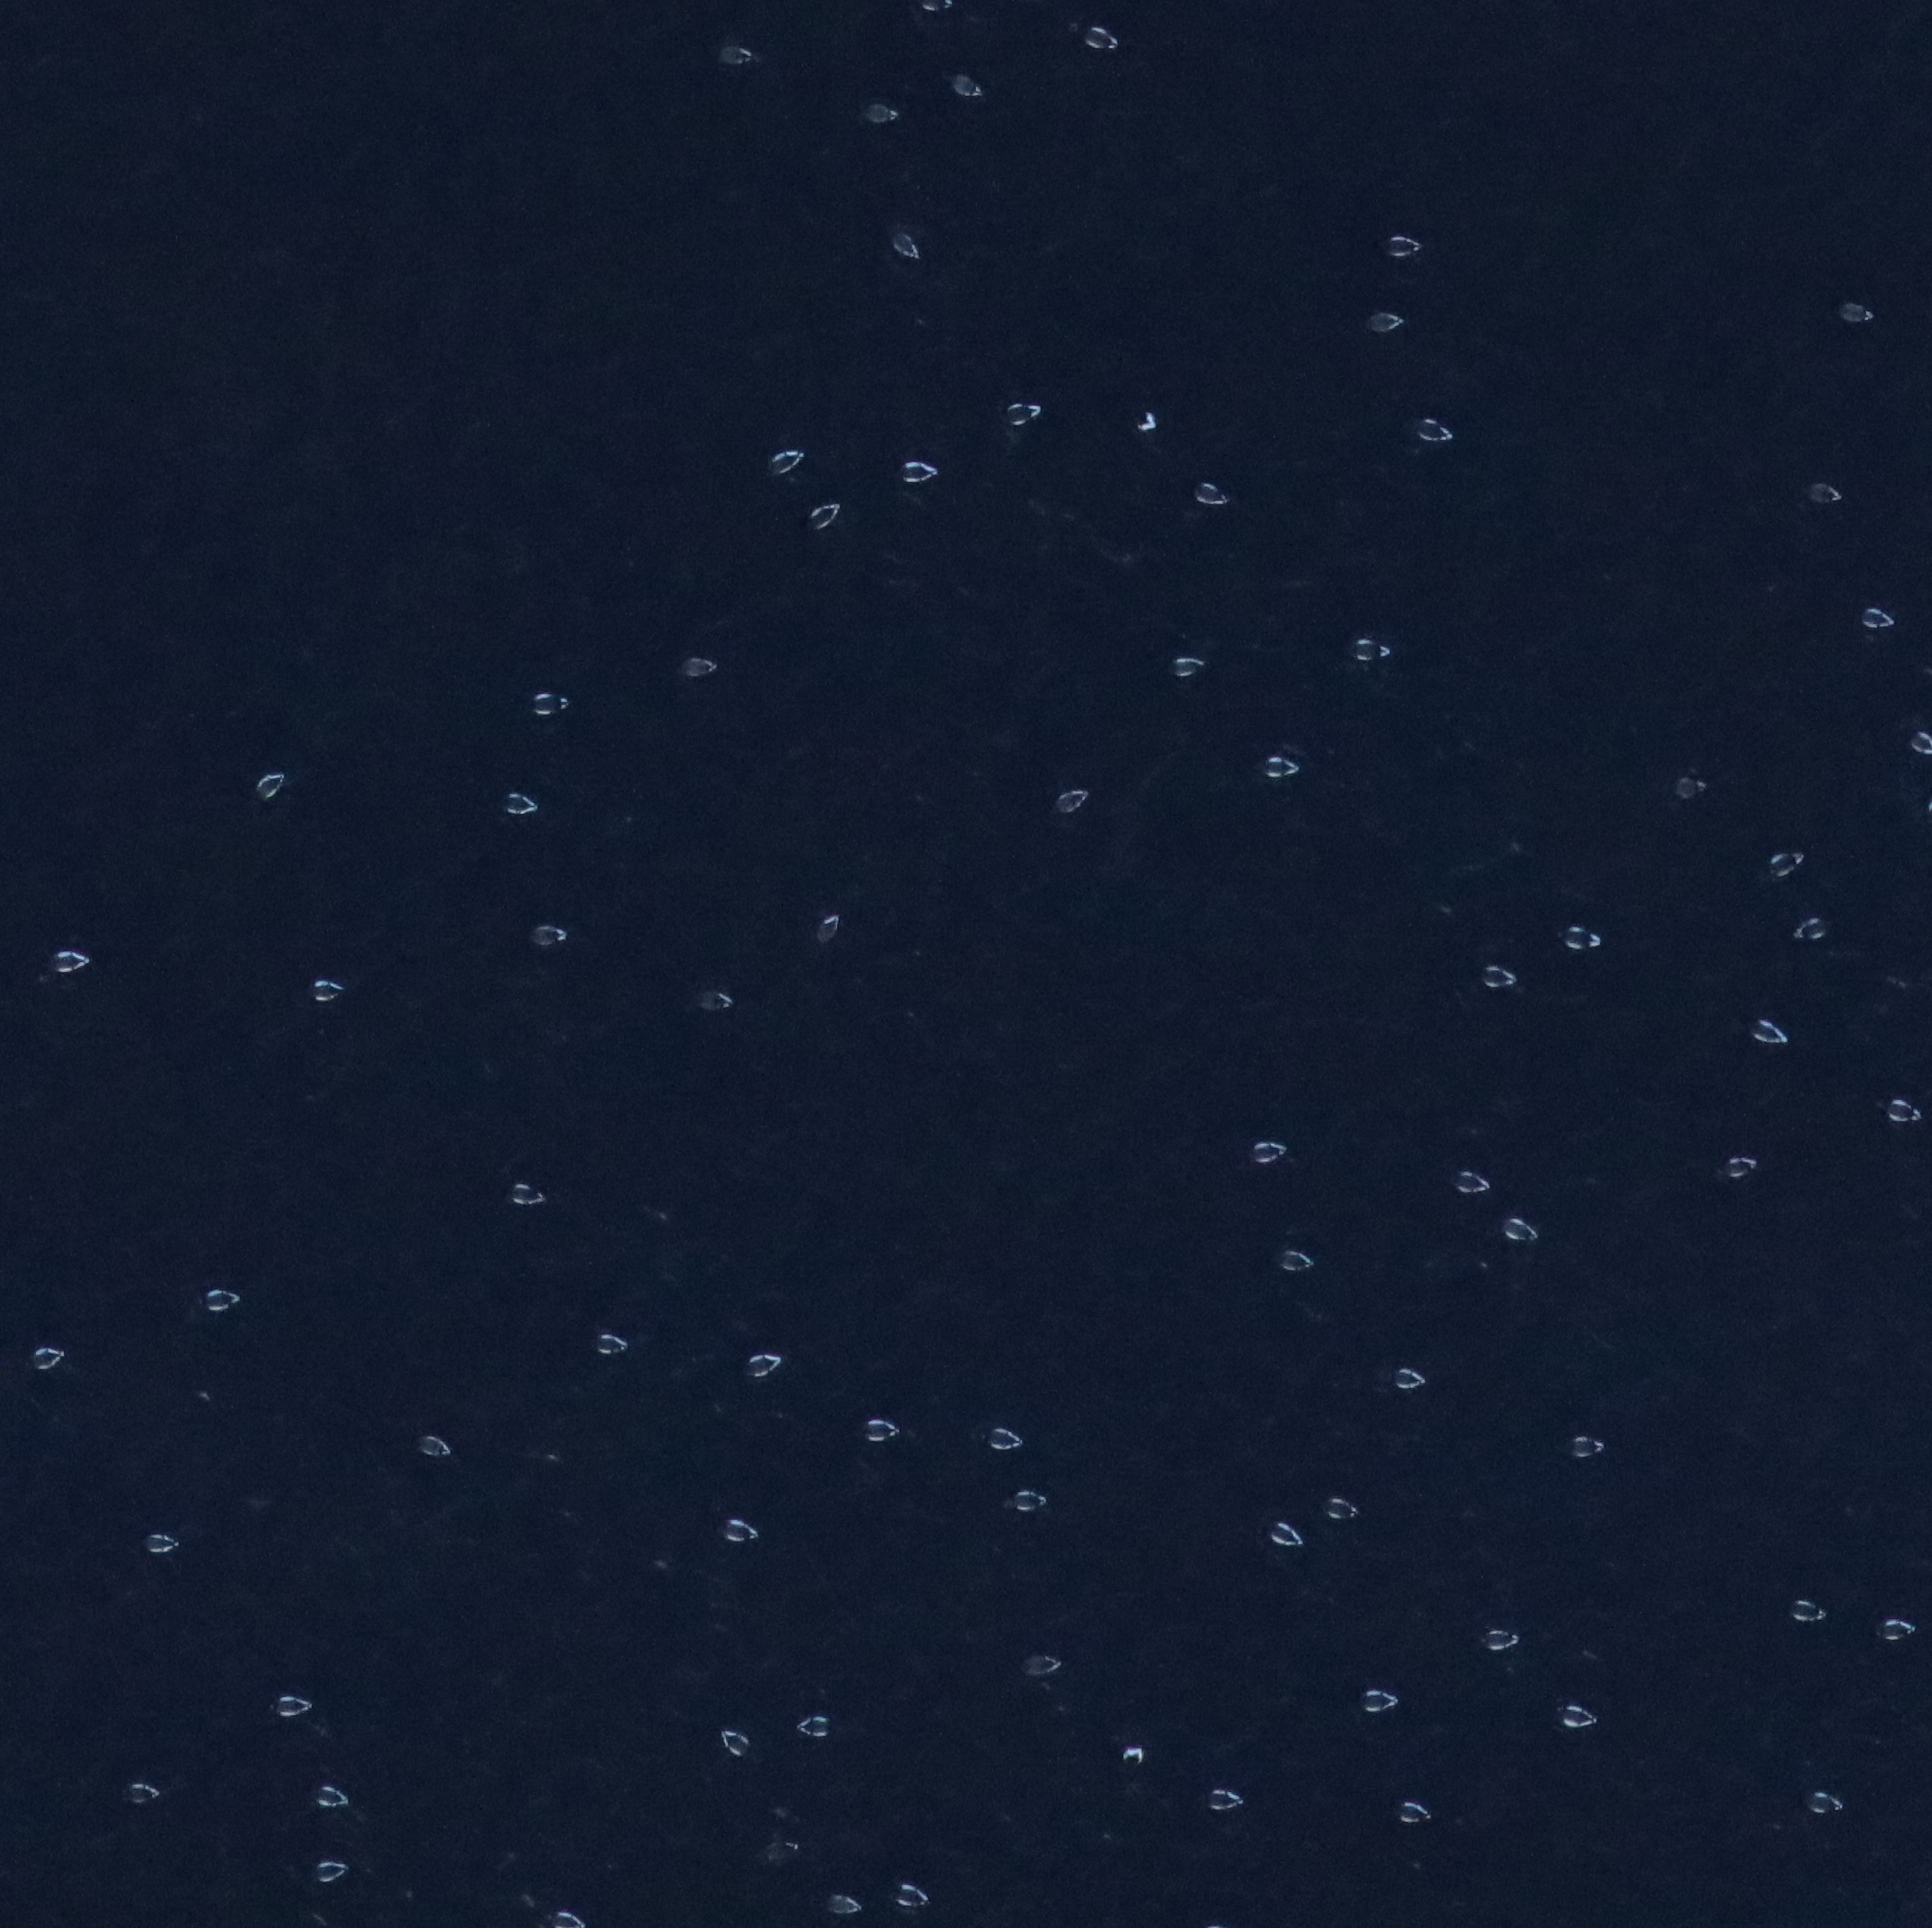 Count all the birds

78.